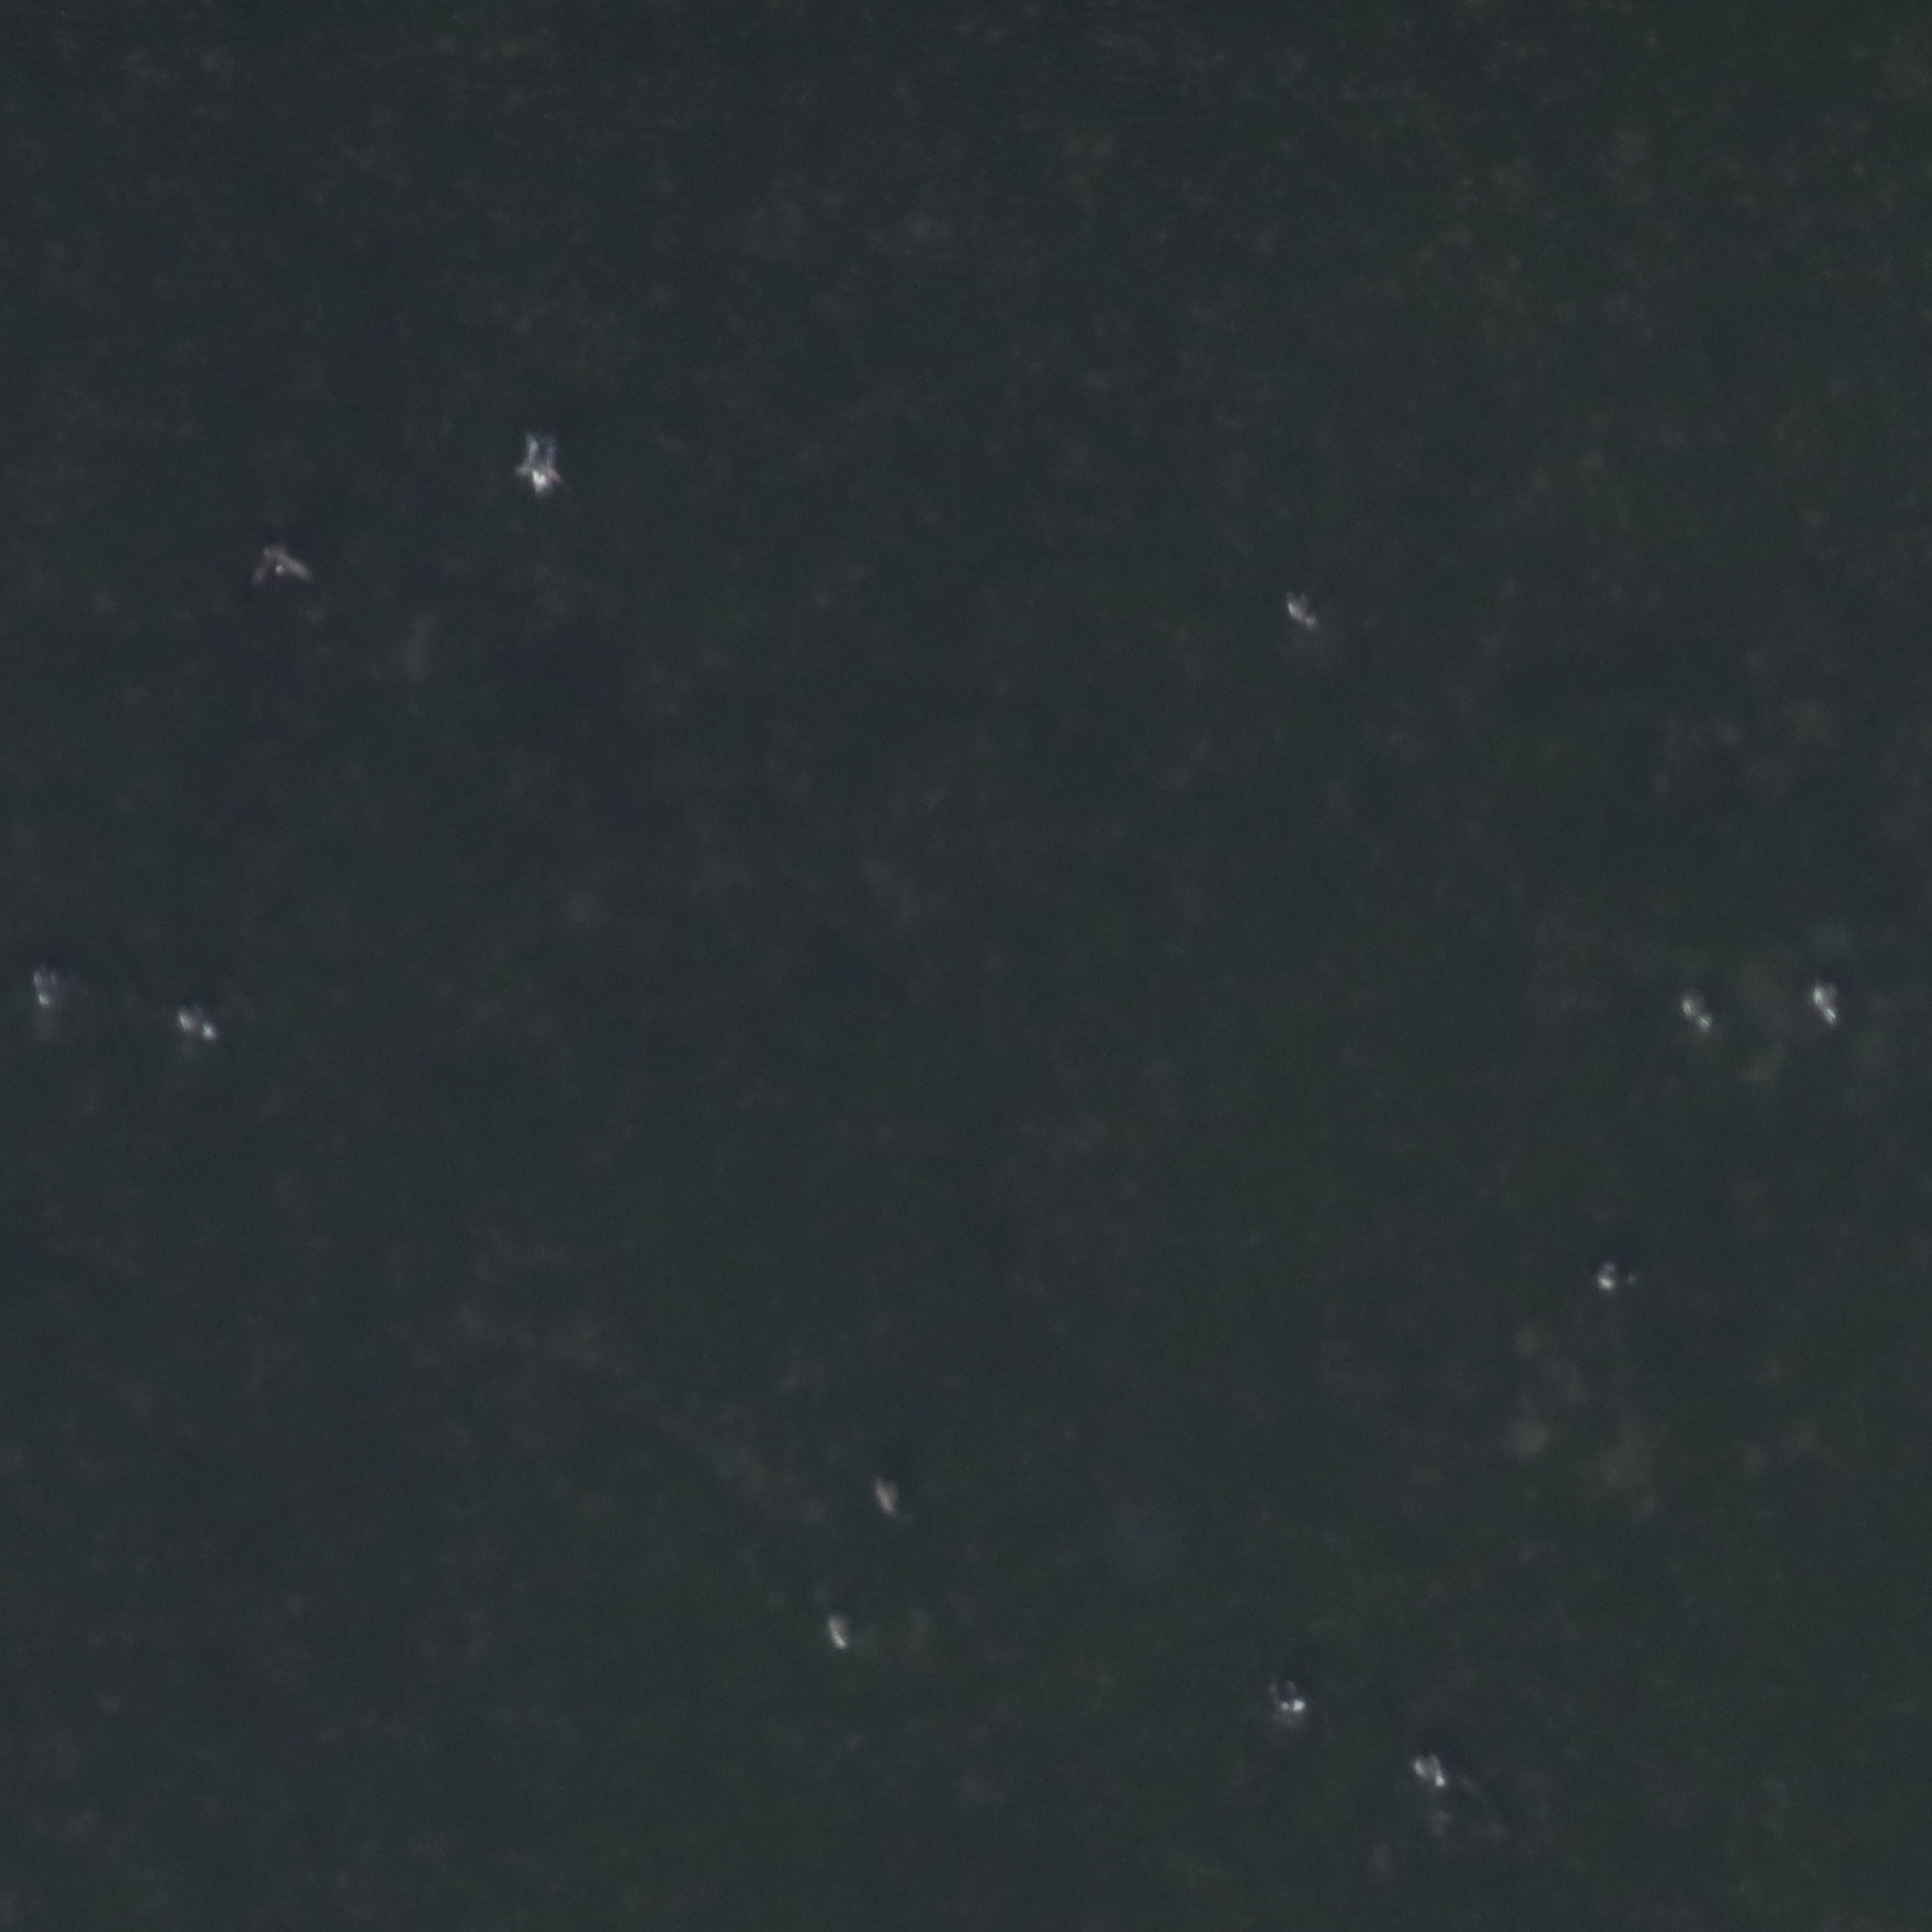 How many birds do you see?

12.